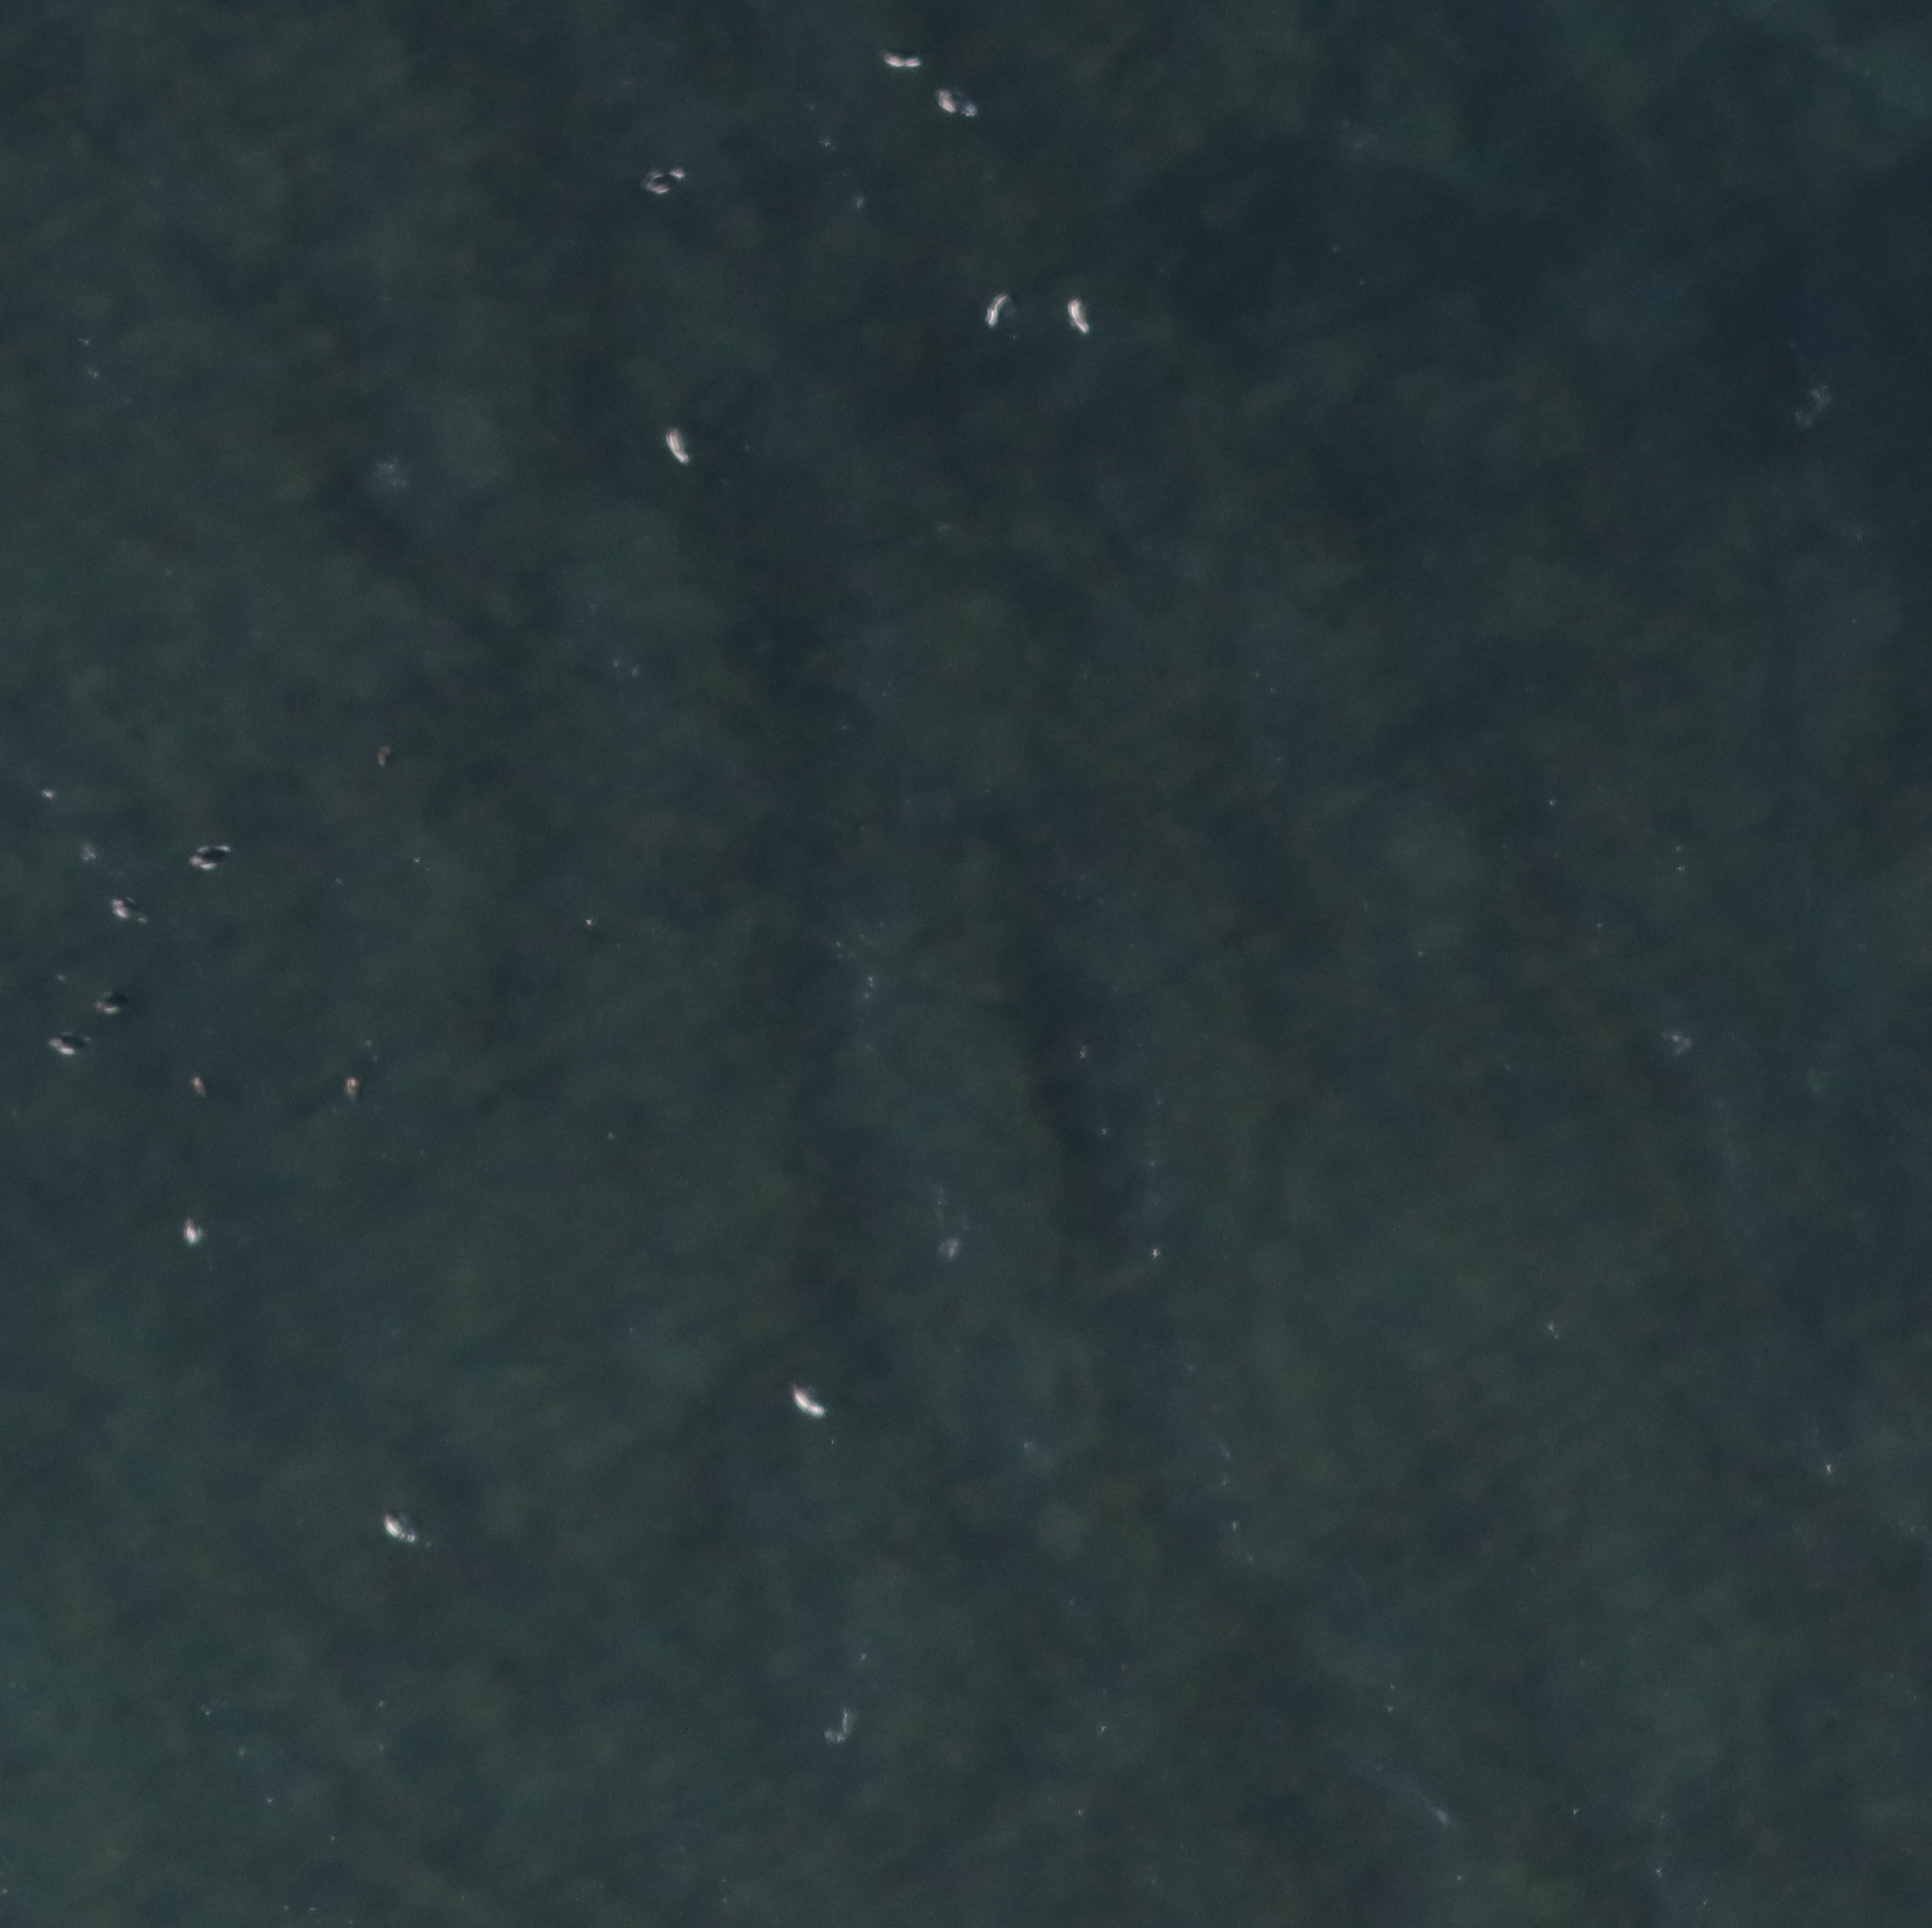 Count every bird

15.